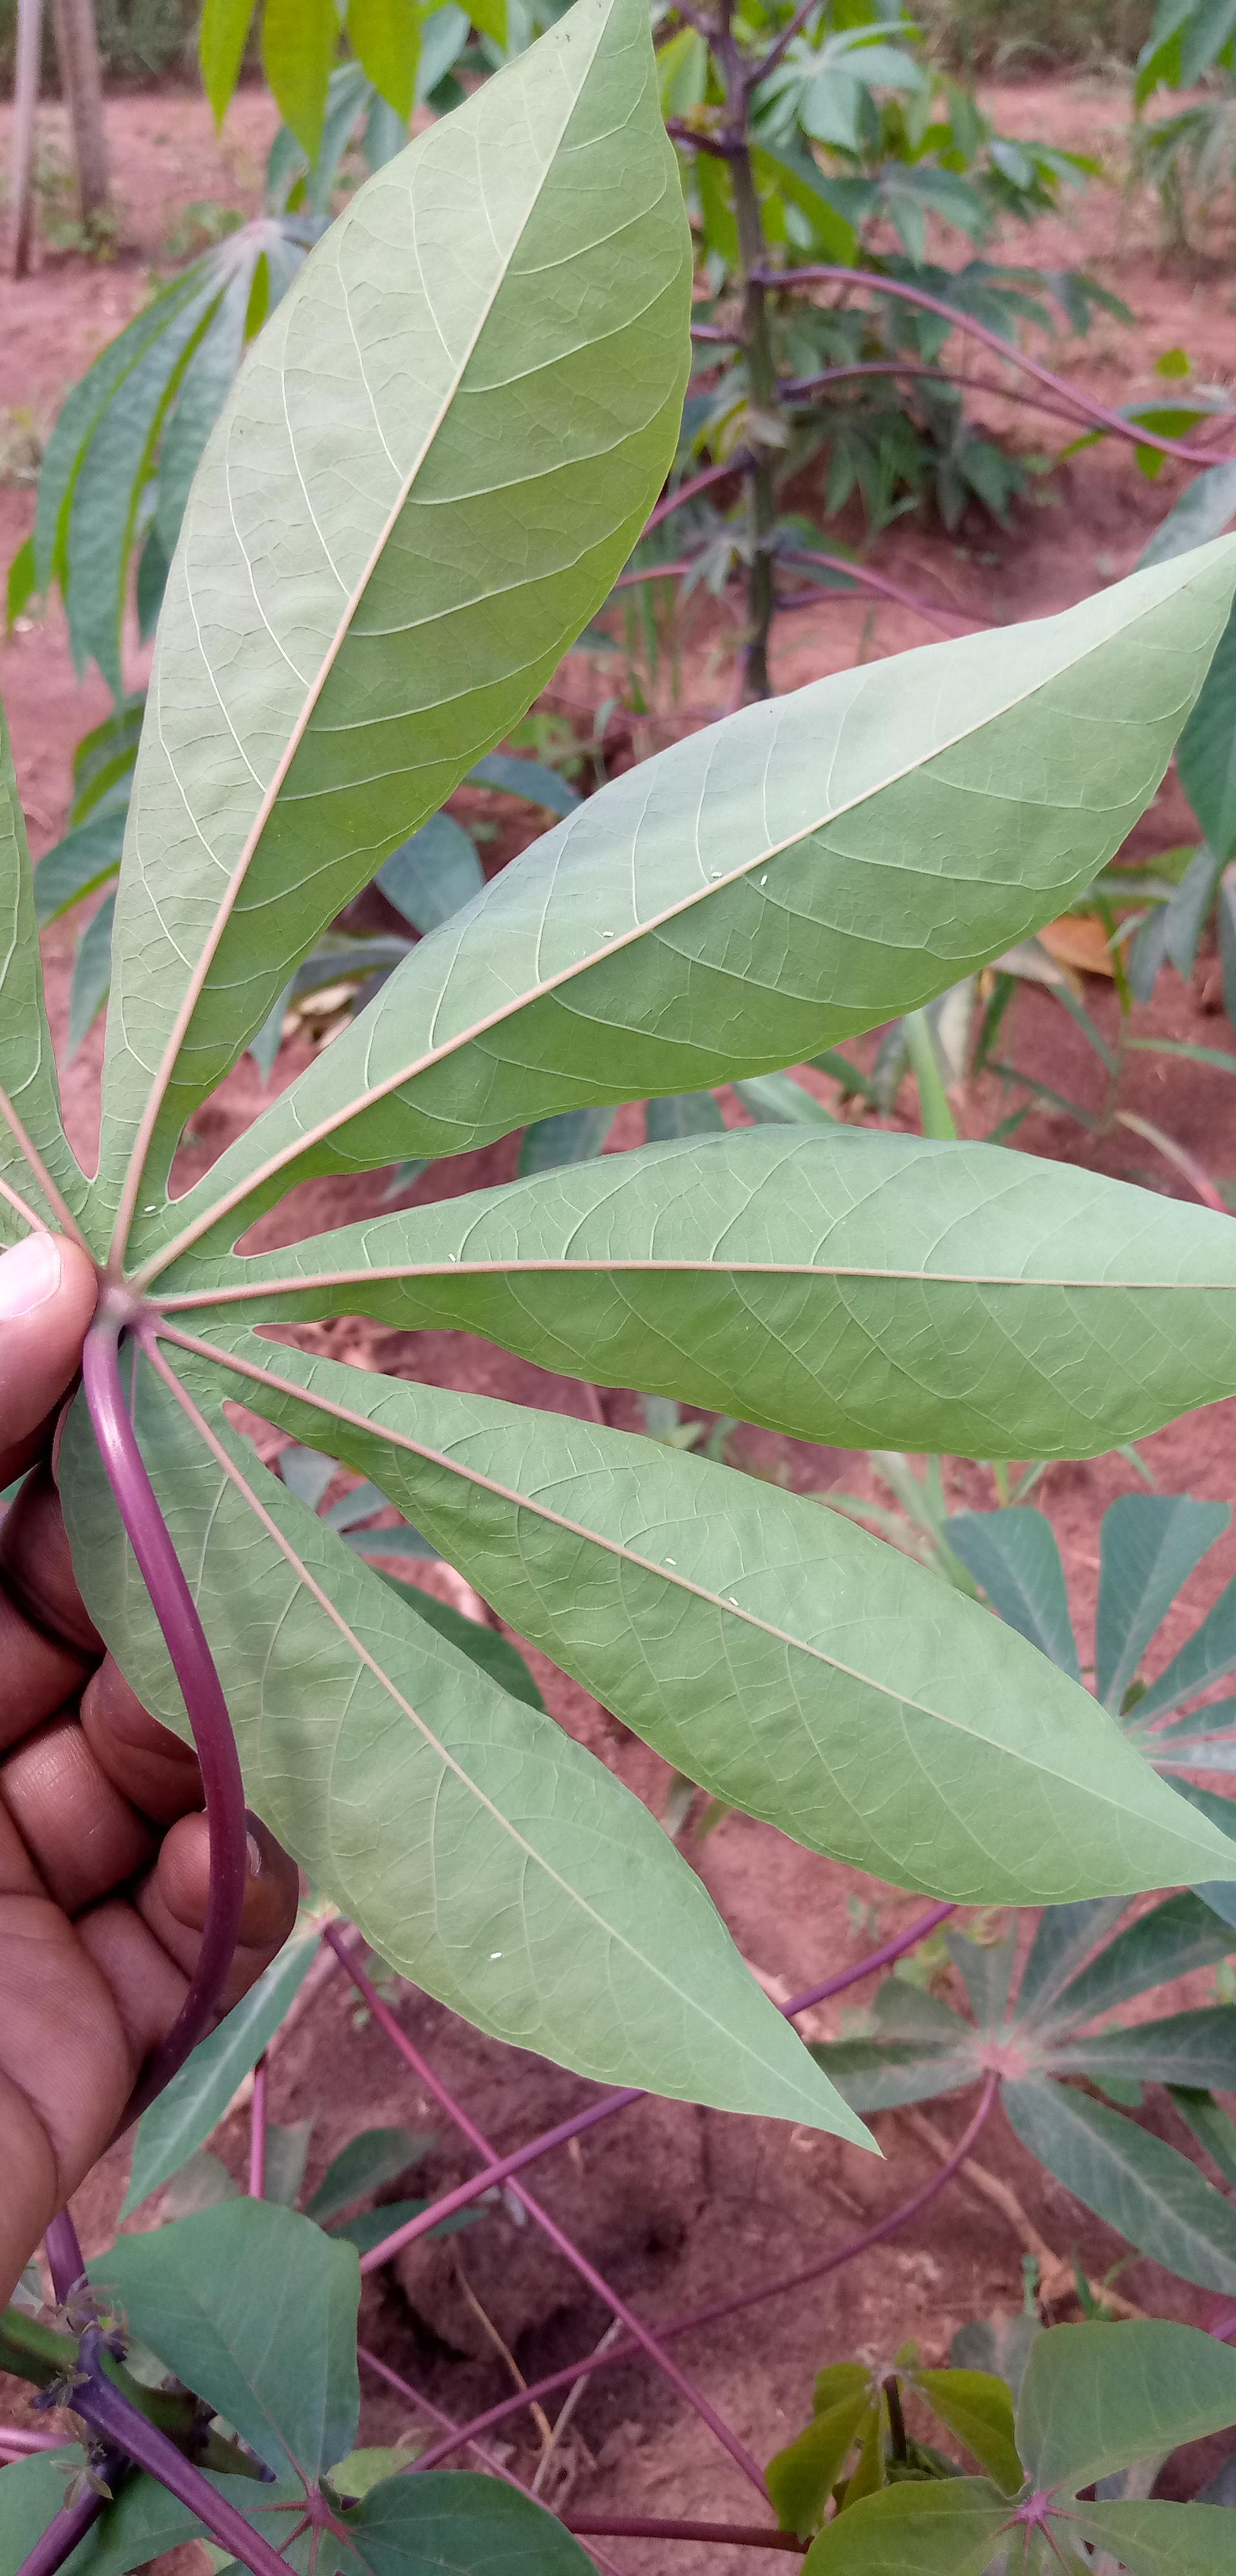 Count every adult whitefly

7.